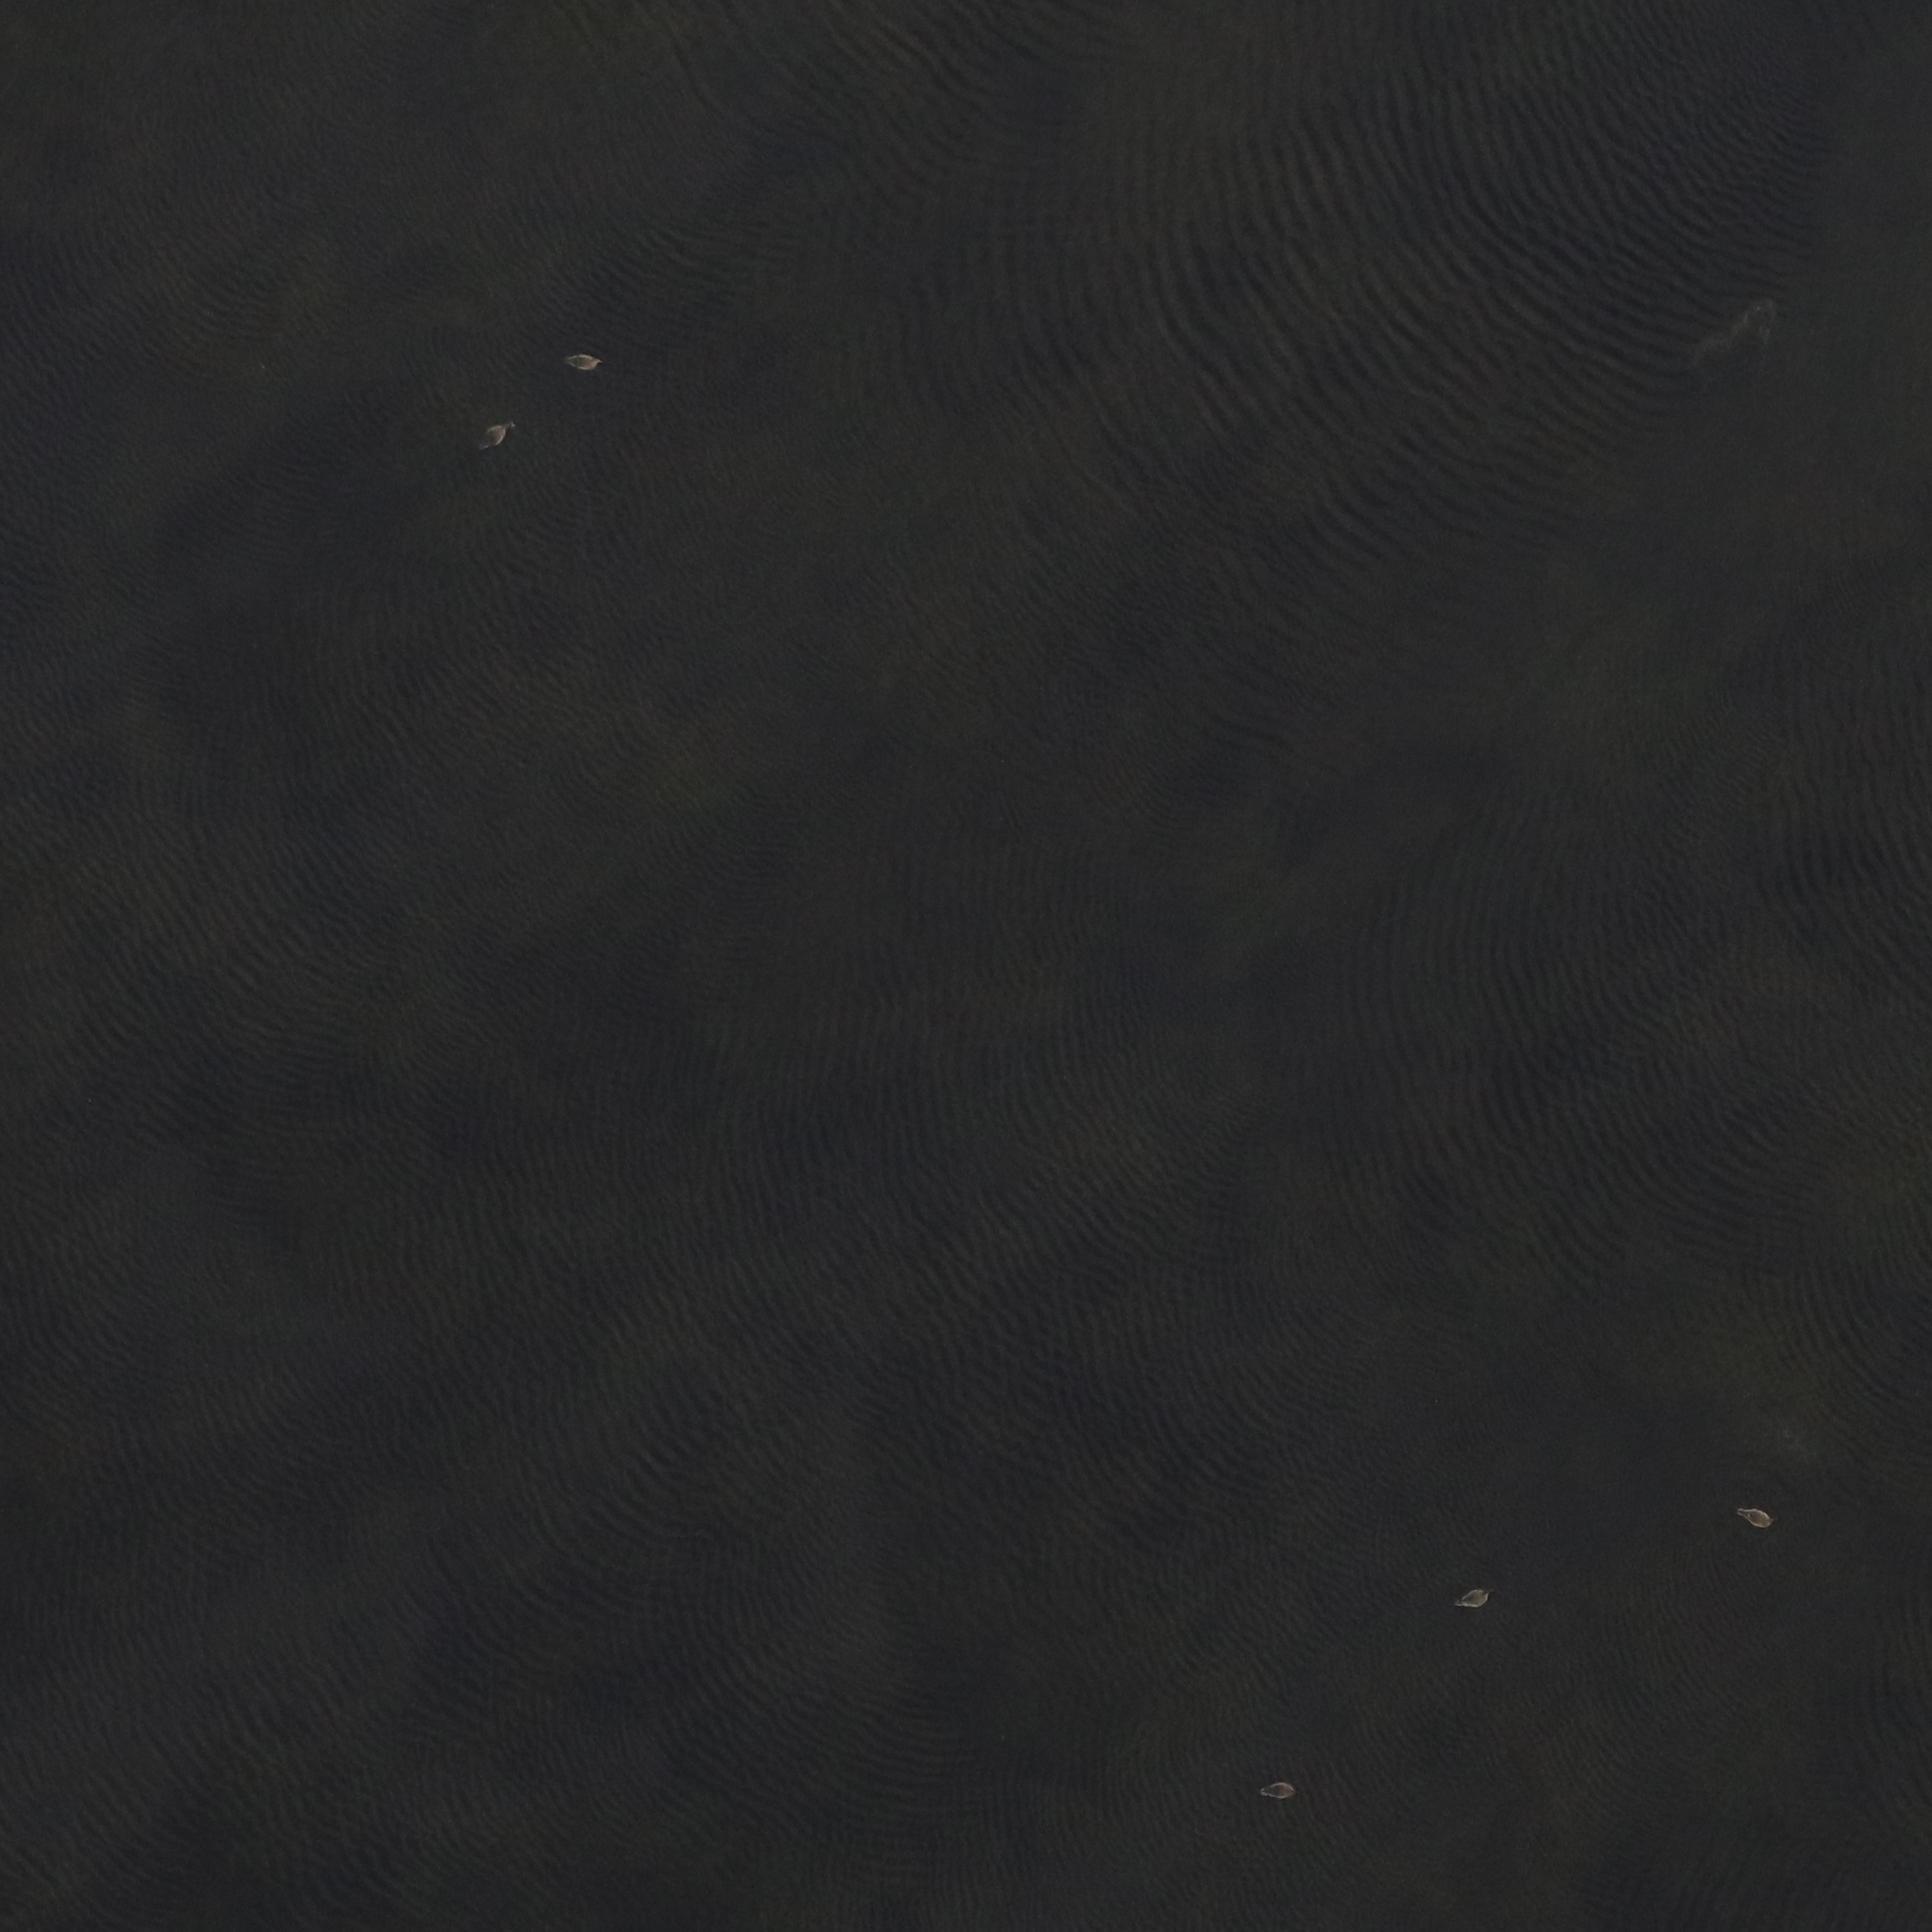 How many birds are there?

5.